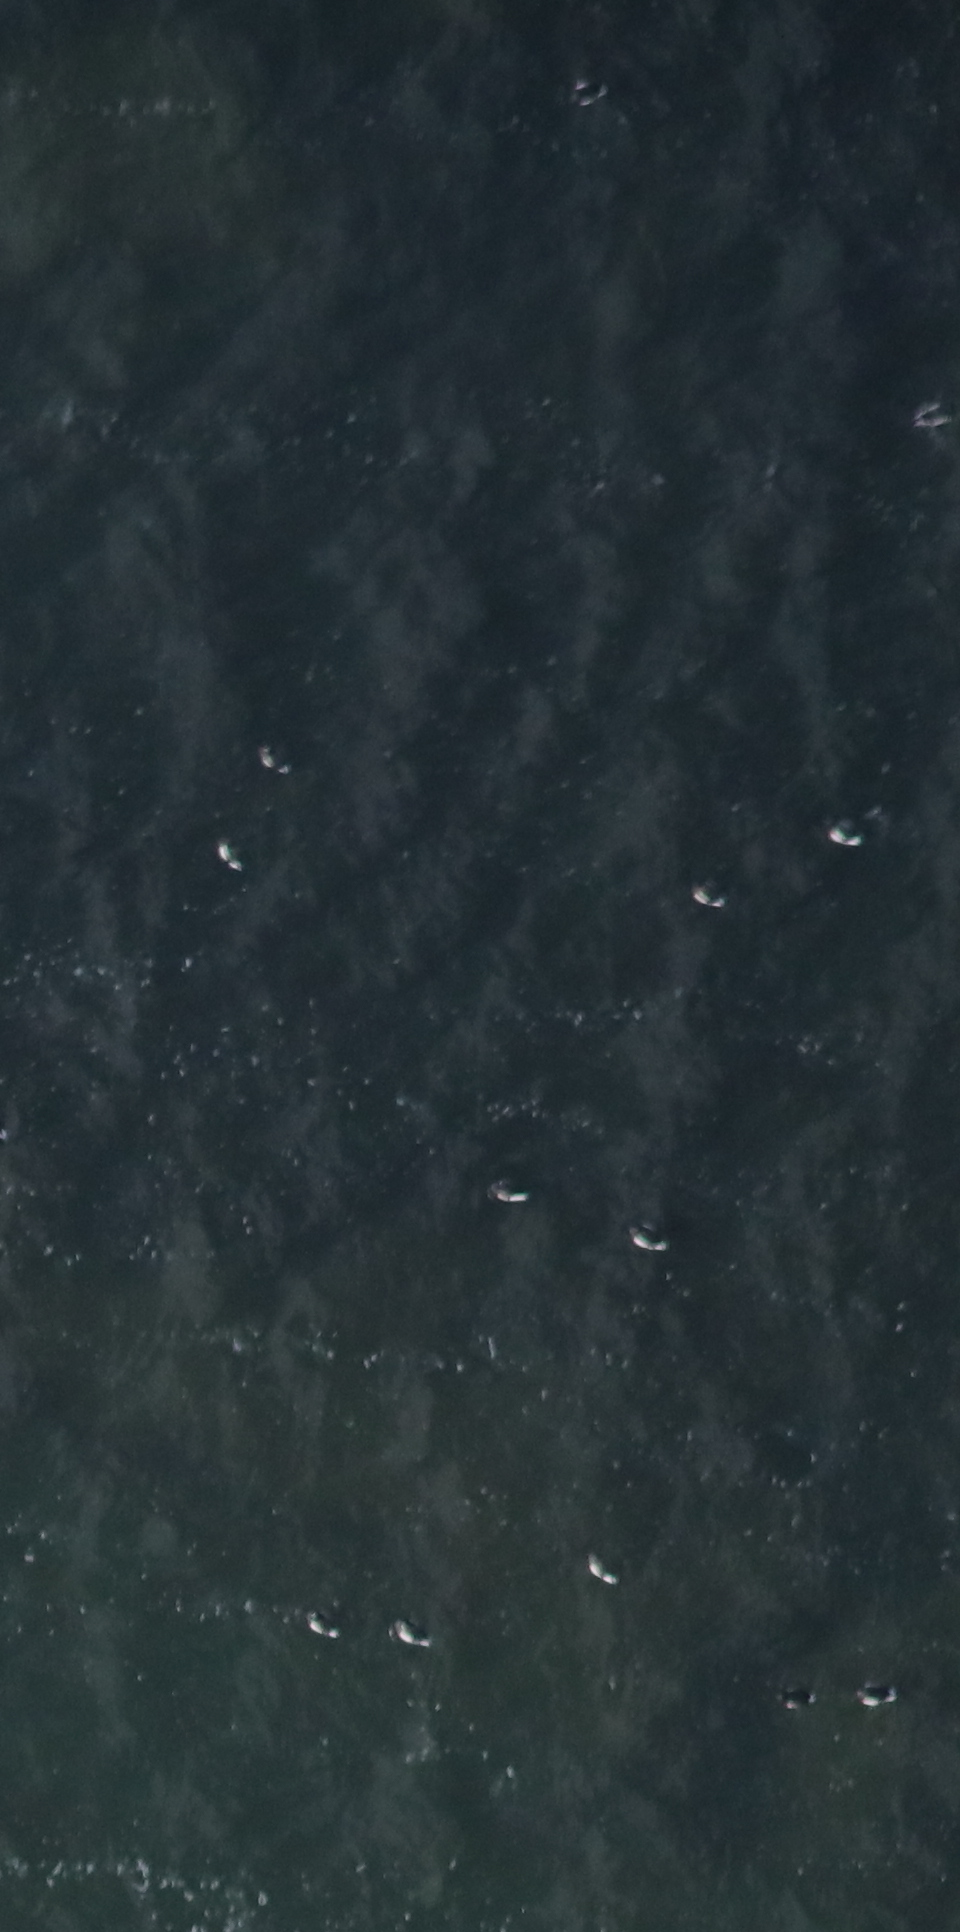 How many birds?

13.